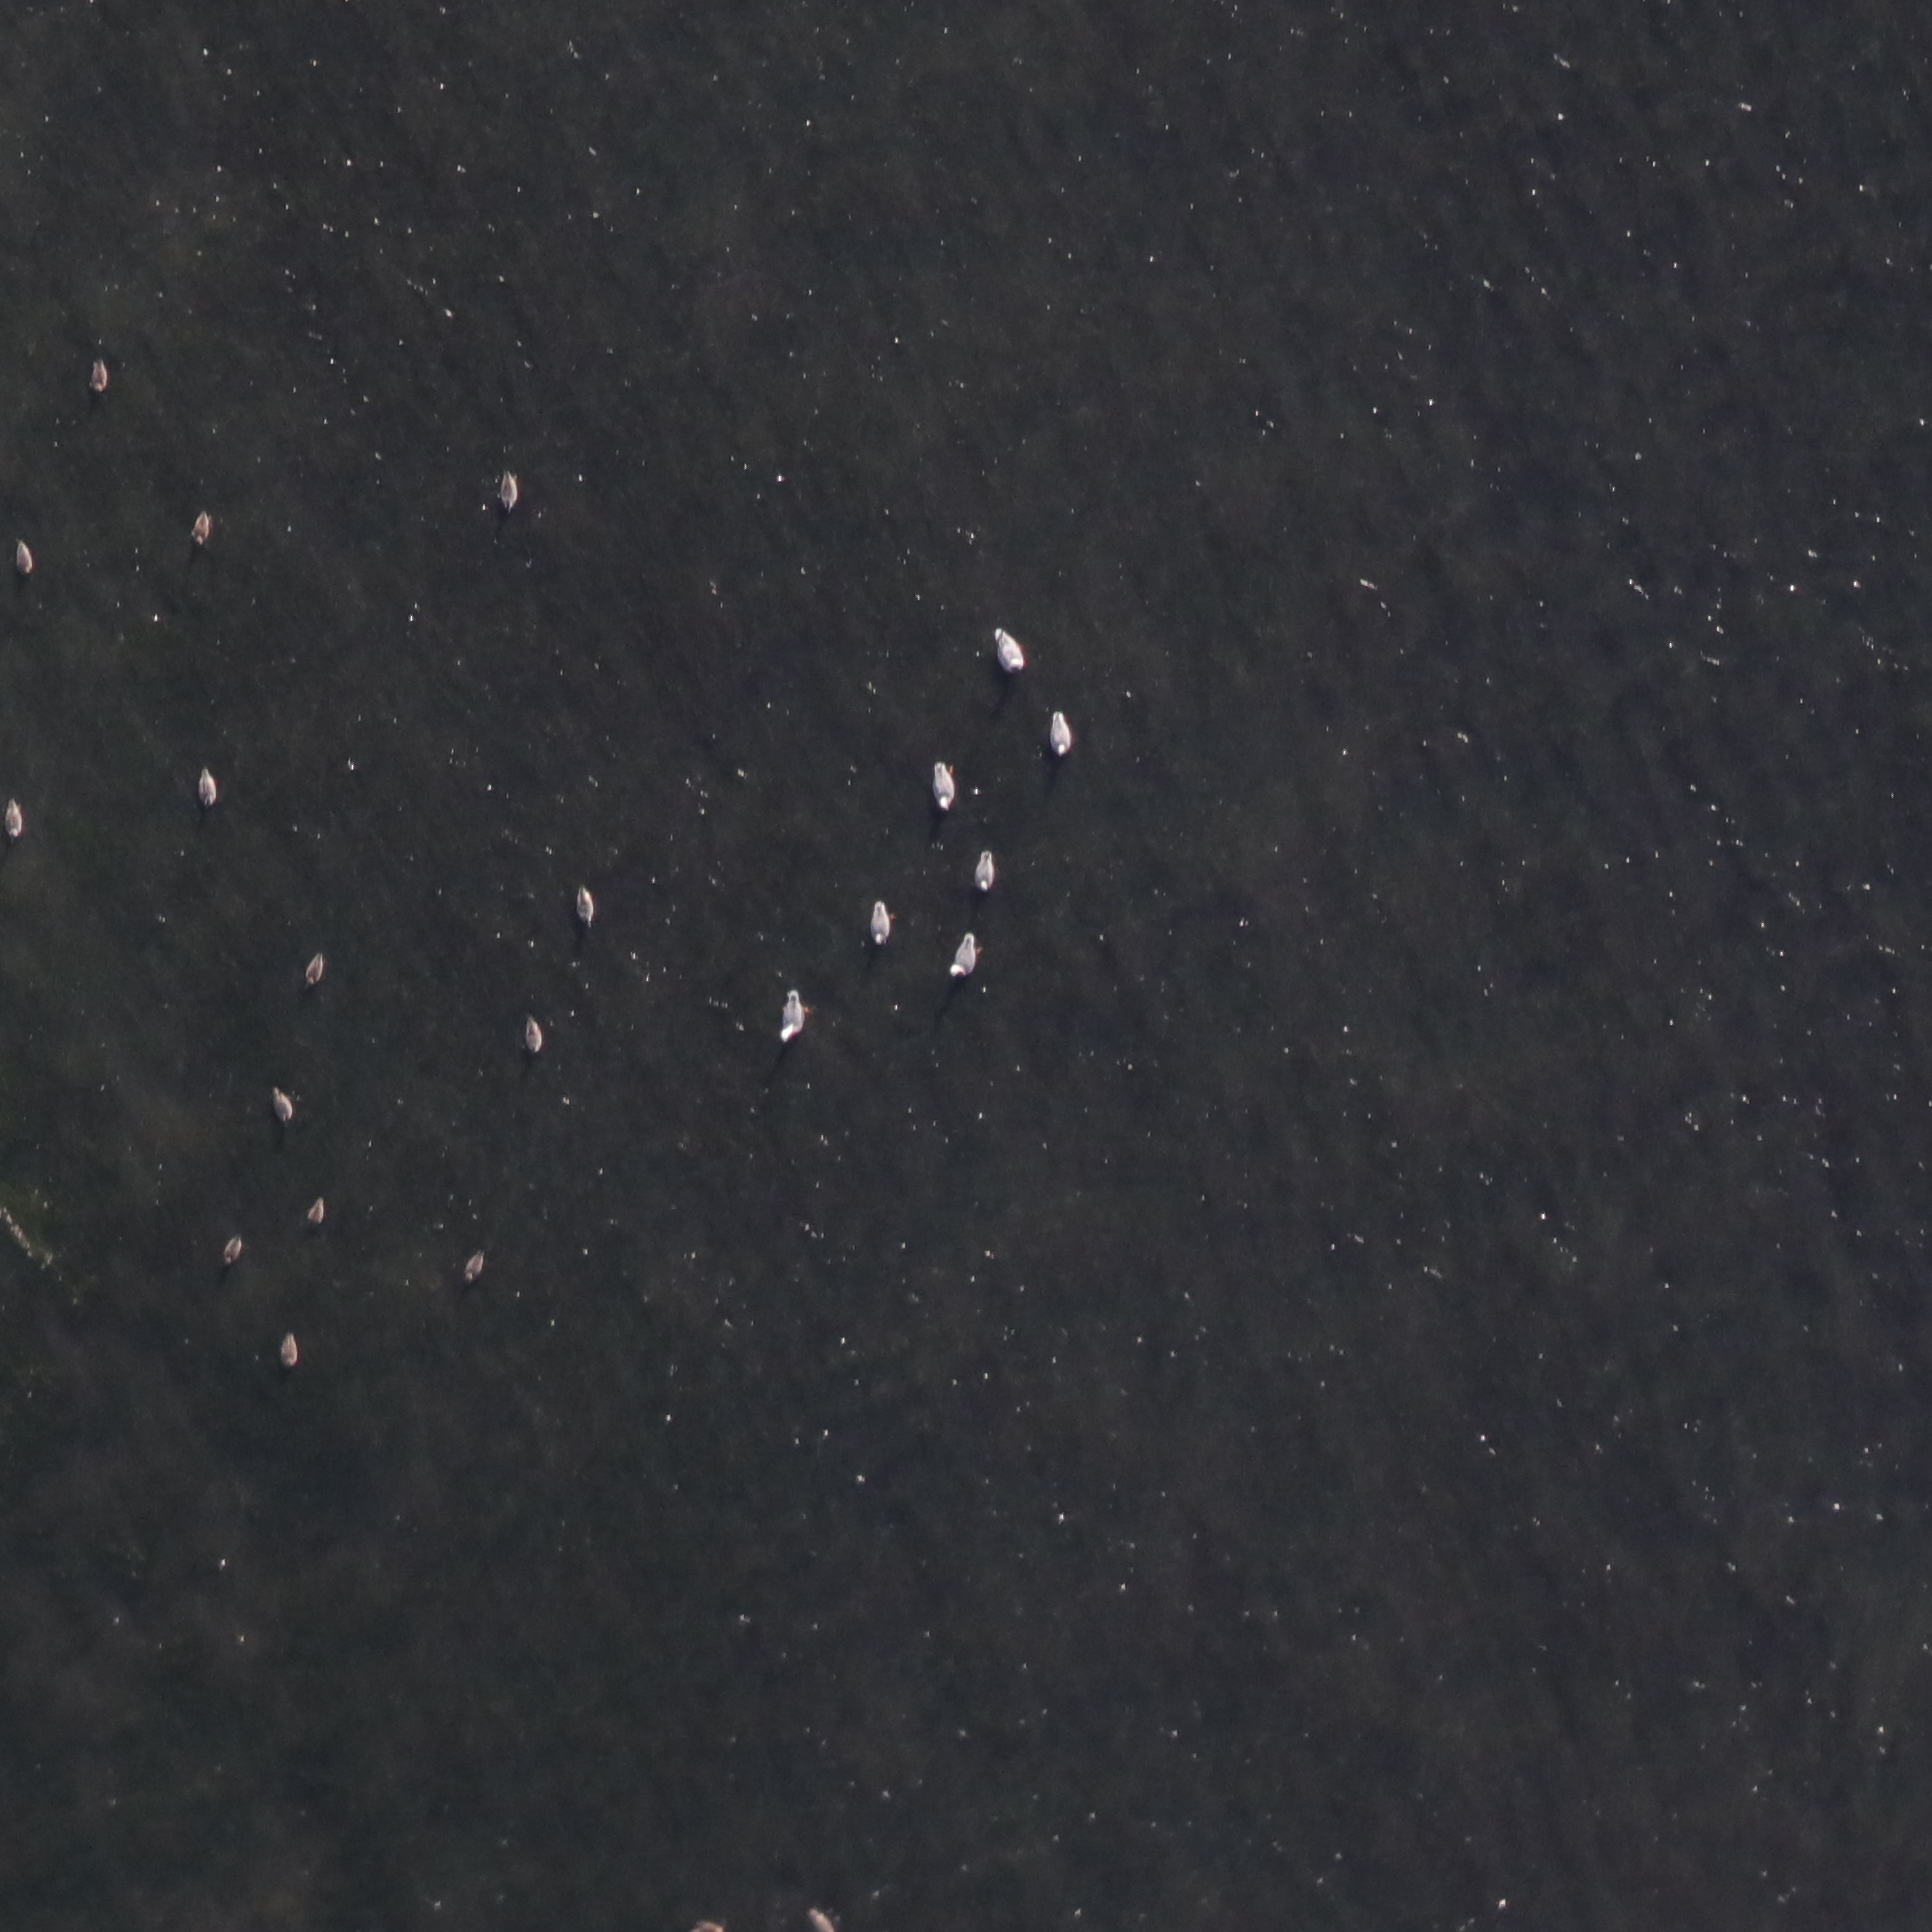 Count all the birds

23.